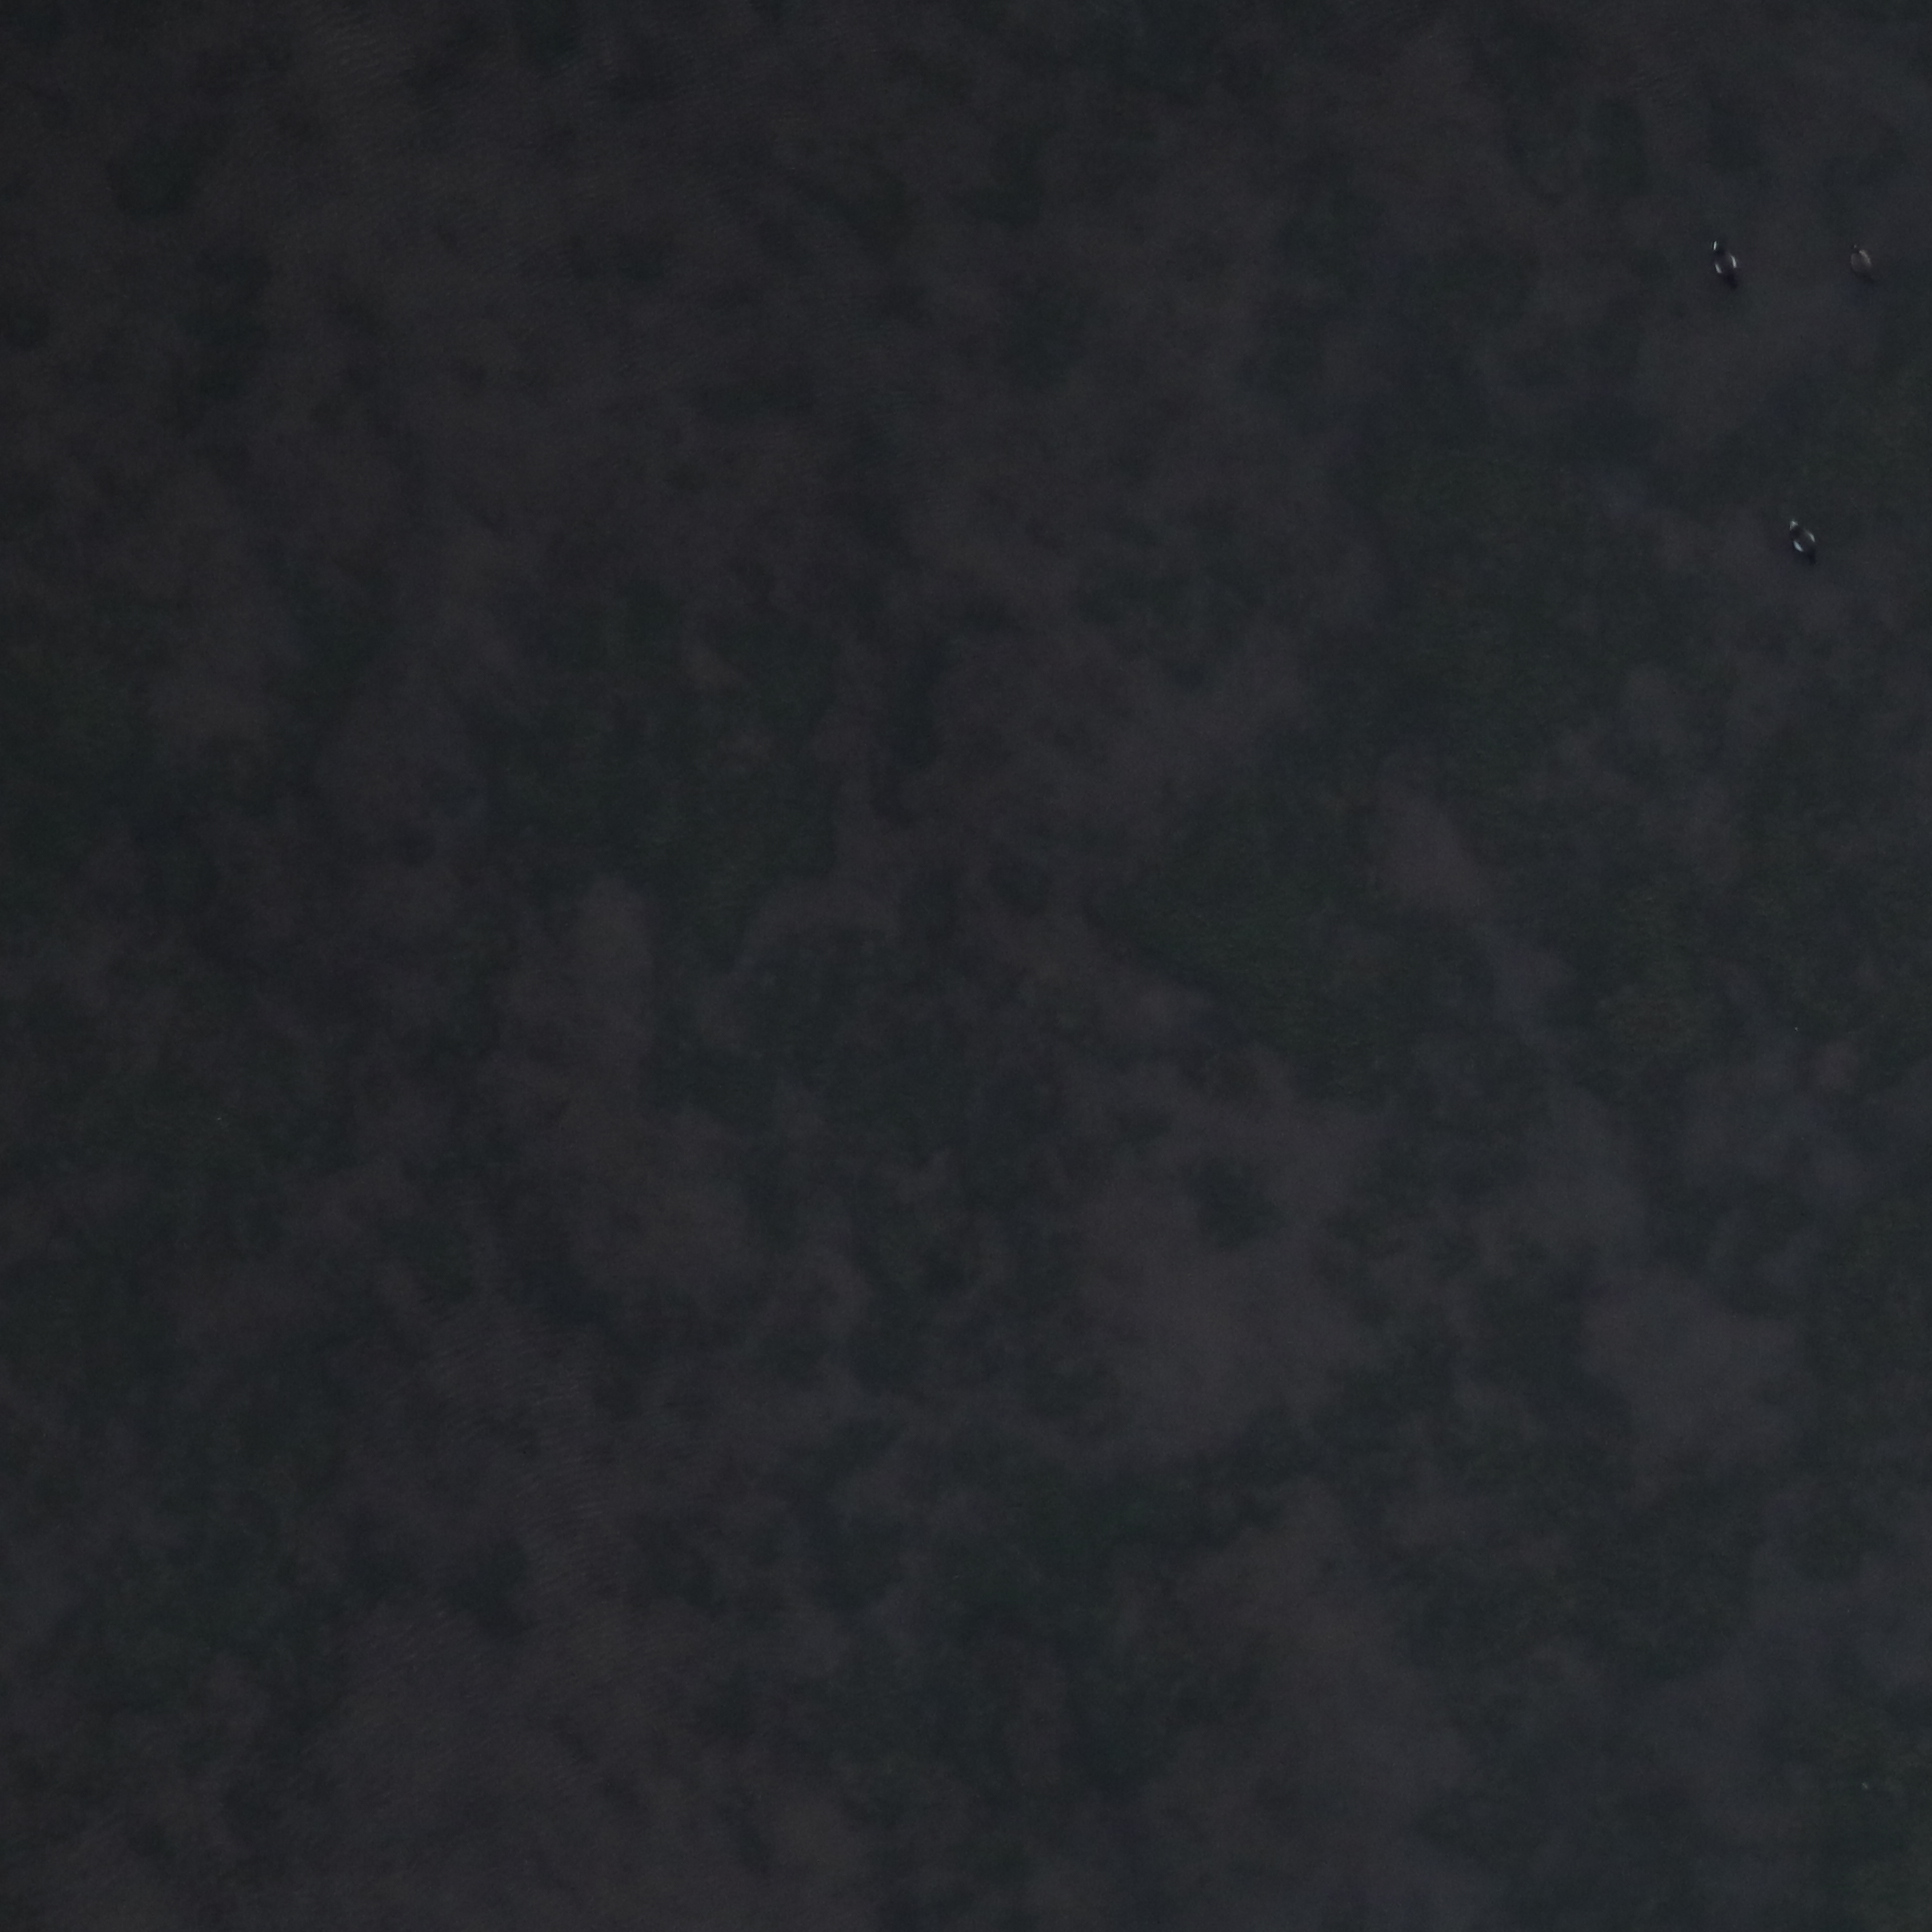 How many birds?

3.